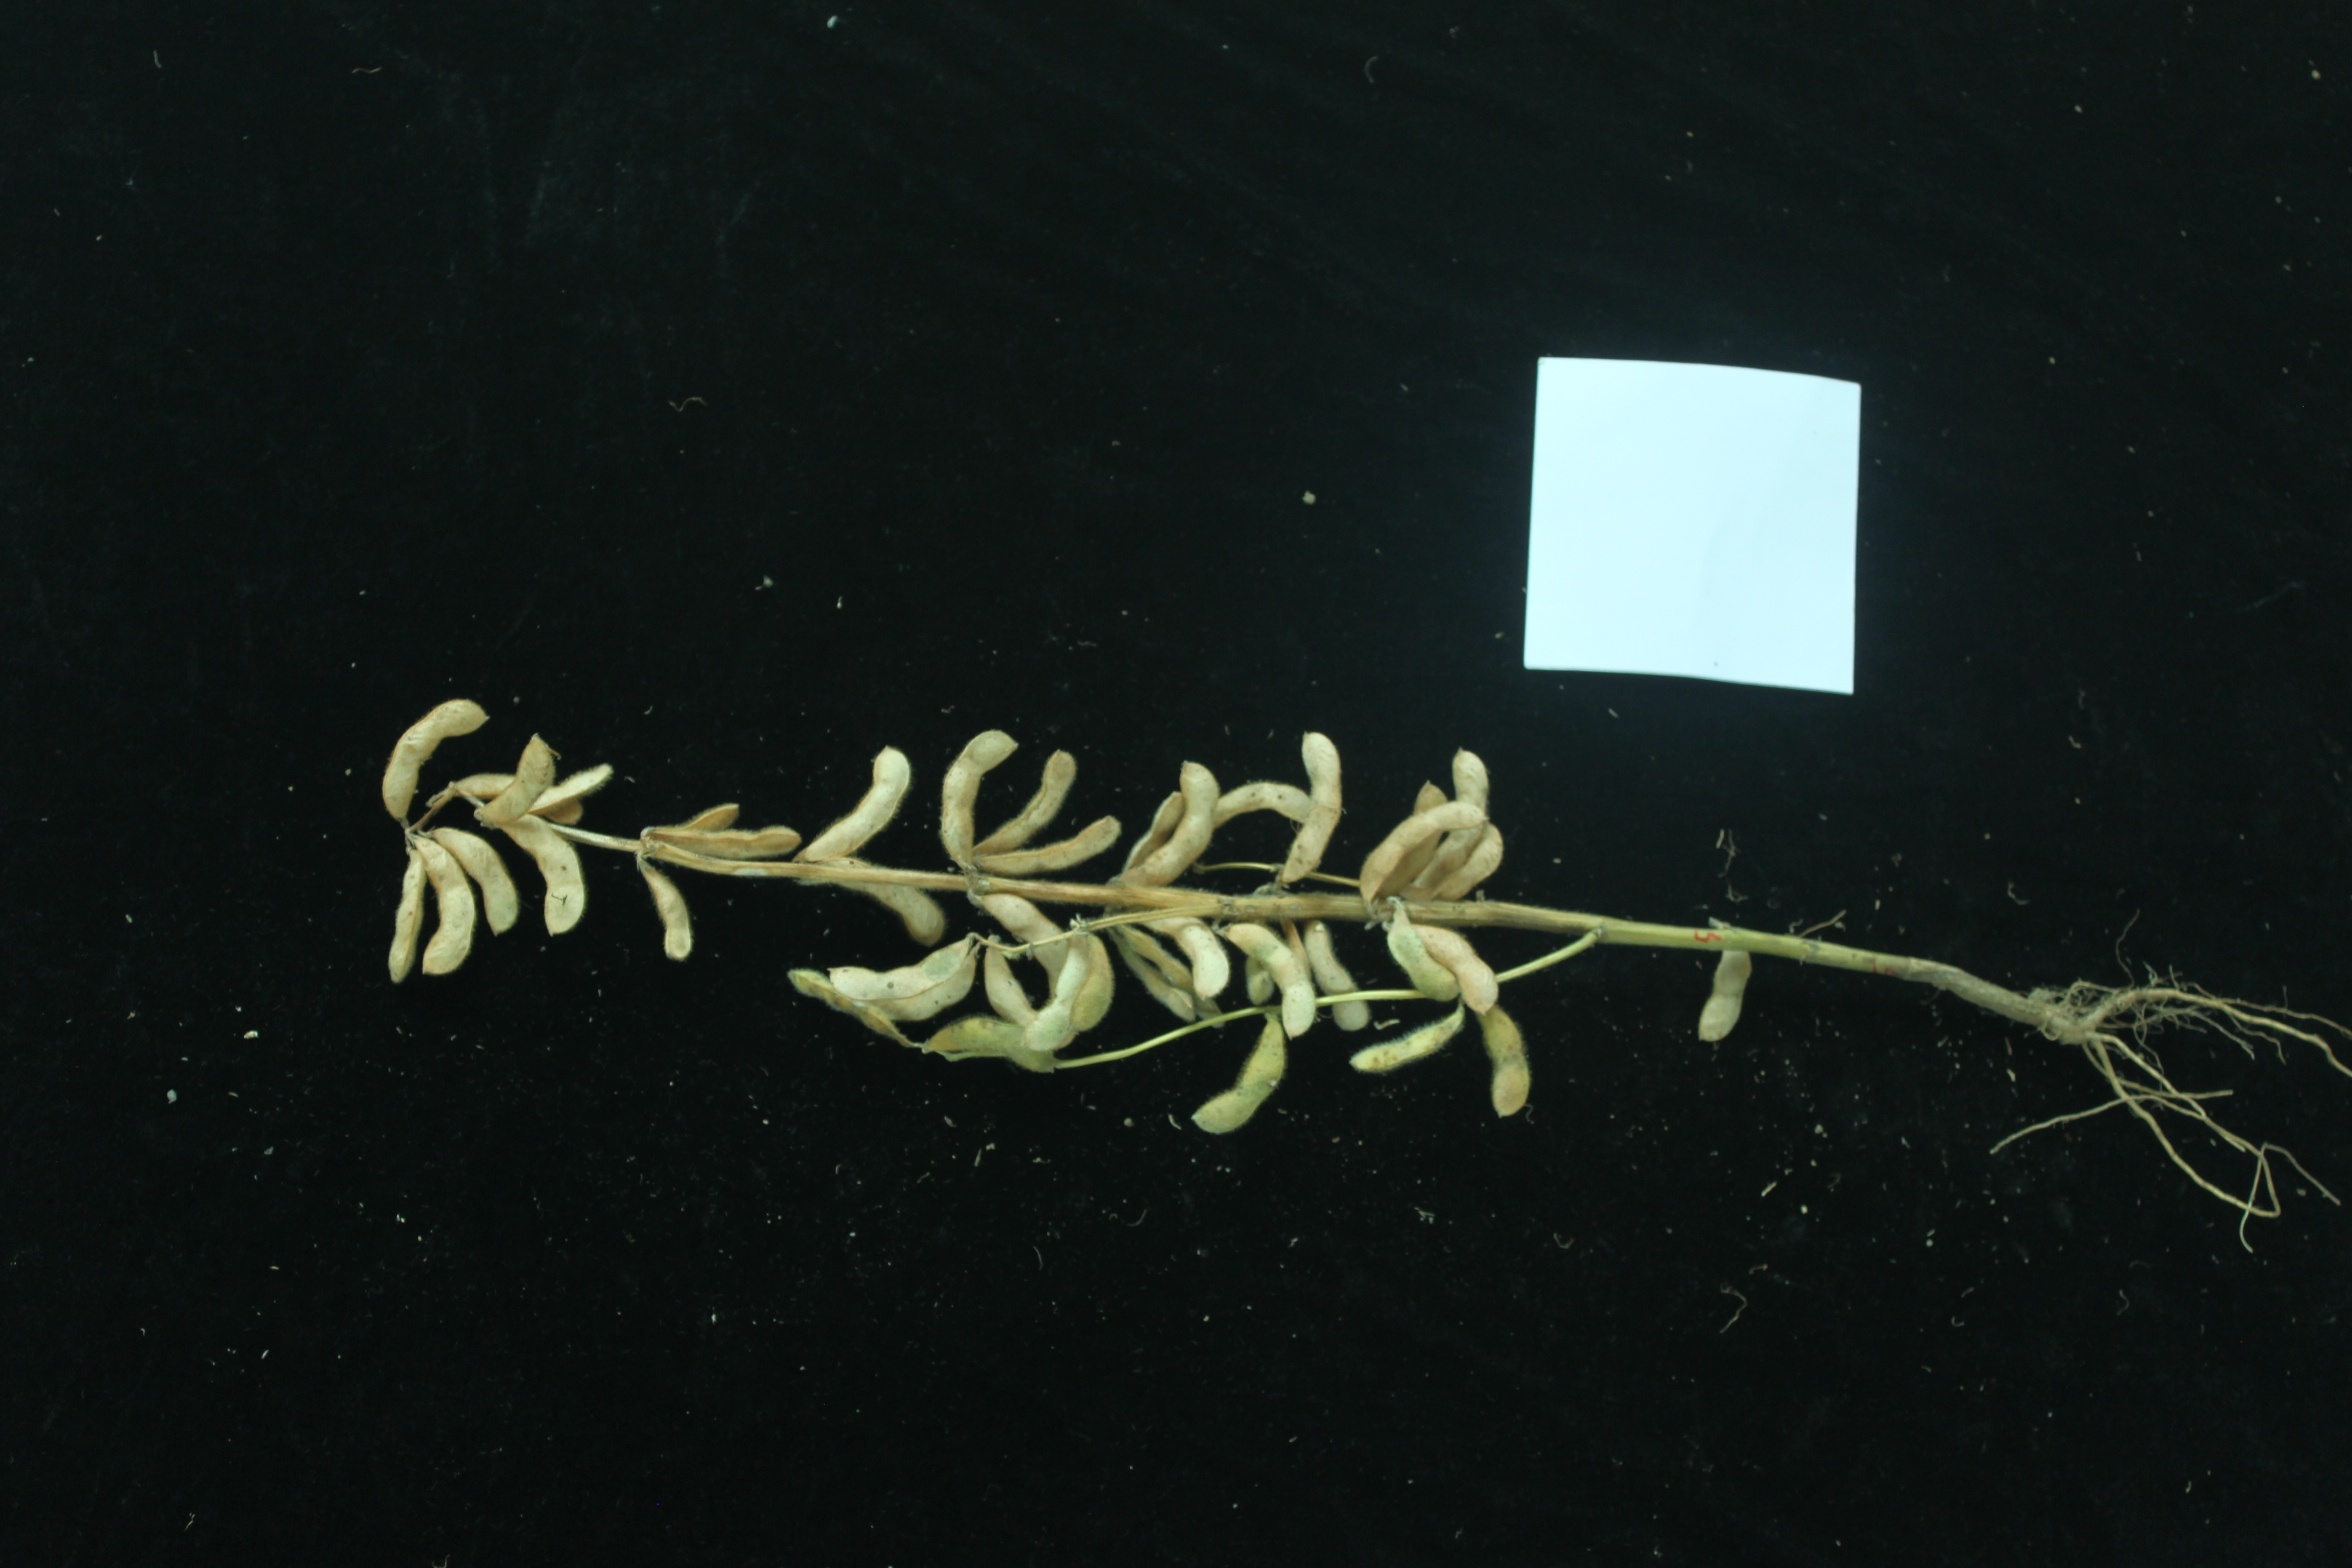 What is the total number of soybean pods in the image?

44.